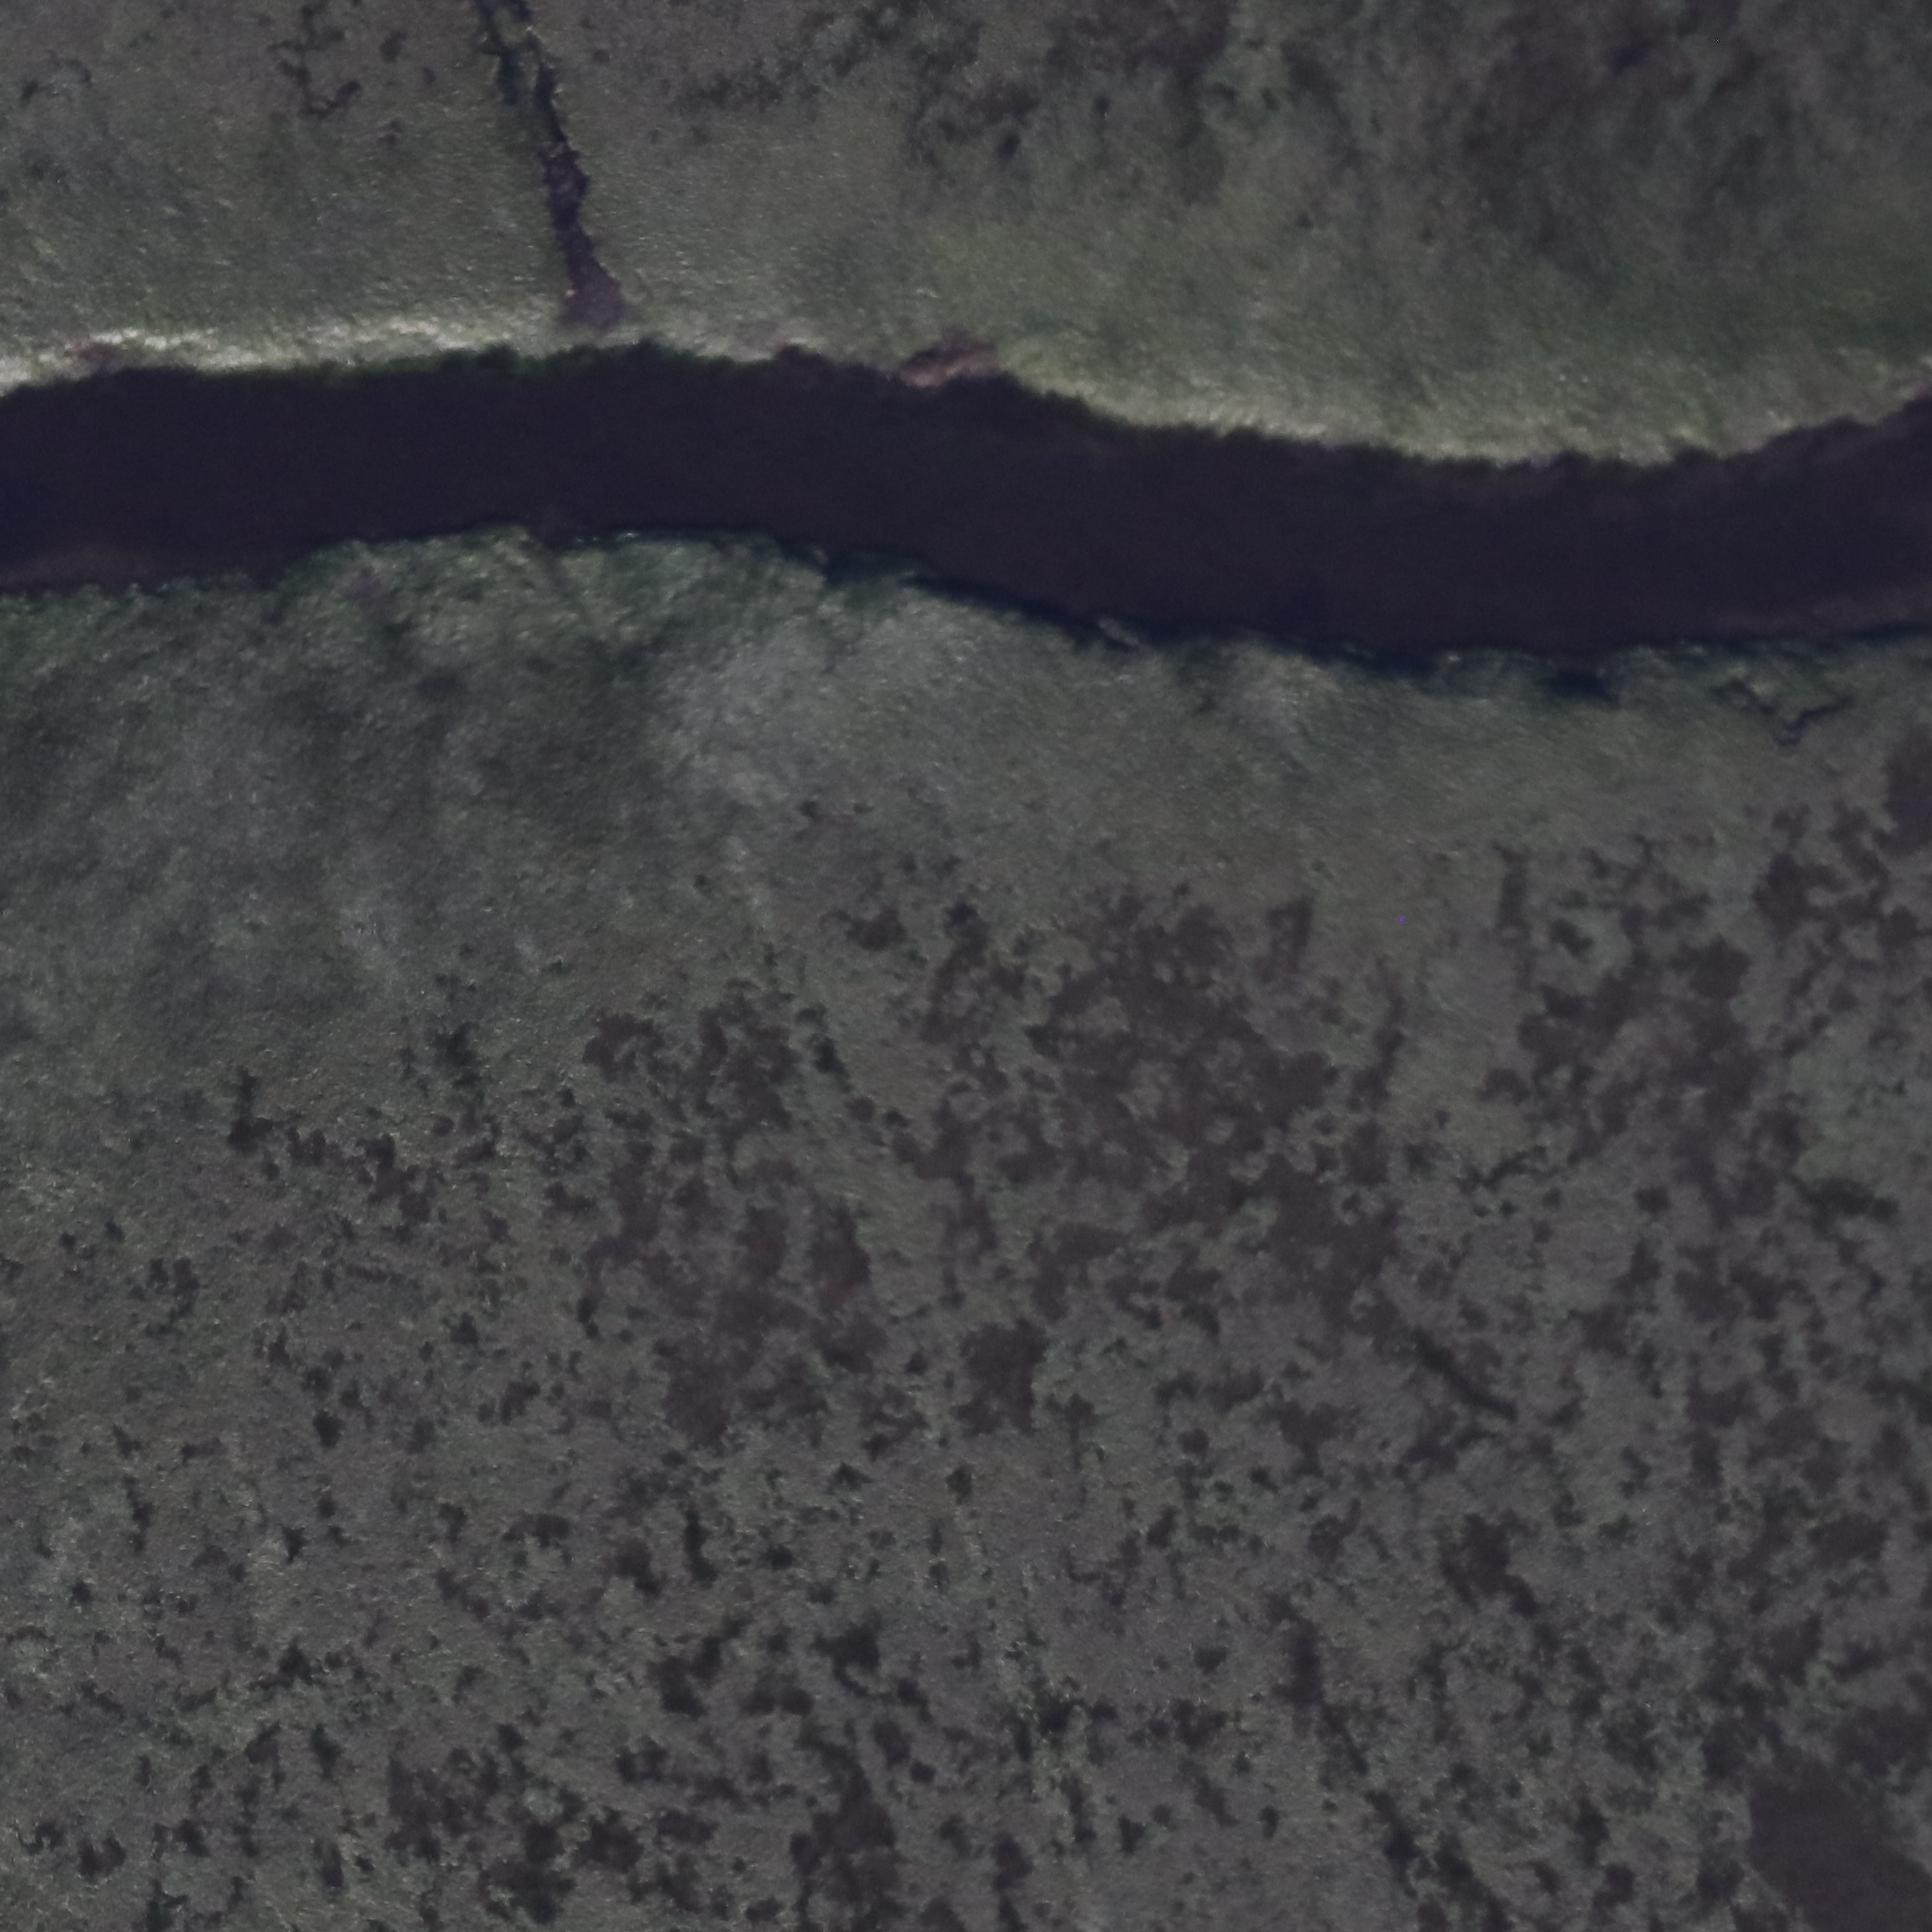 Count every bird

0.